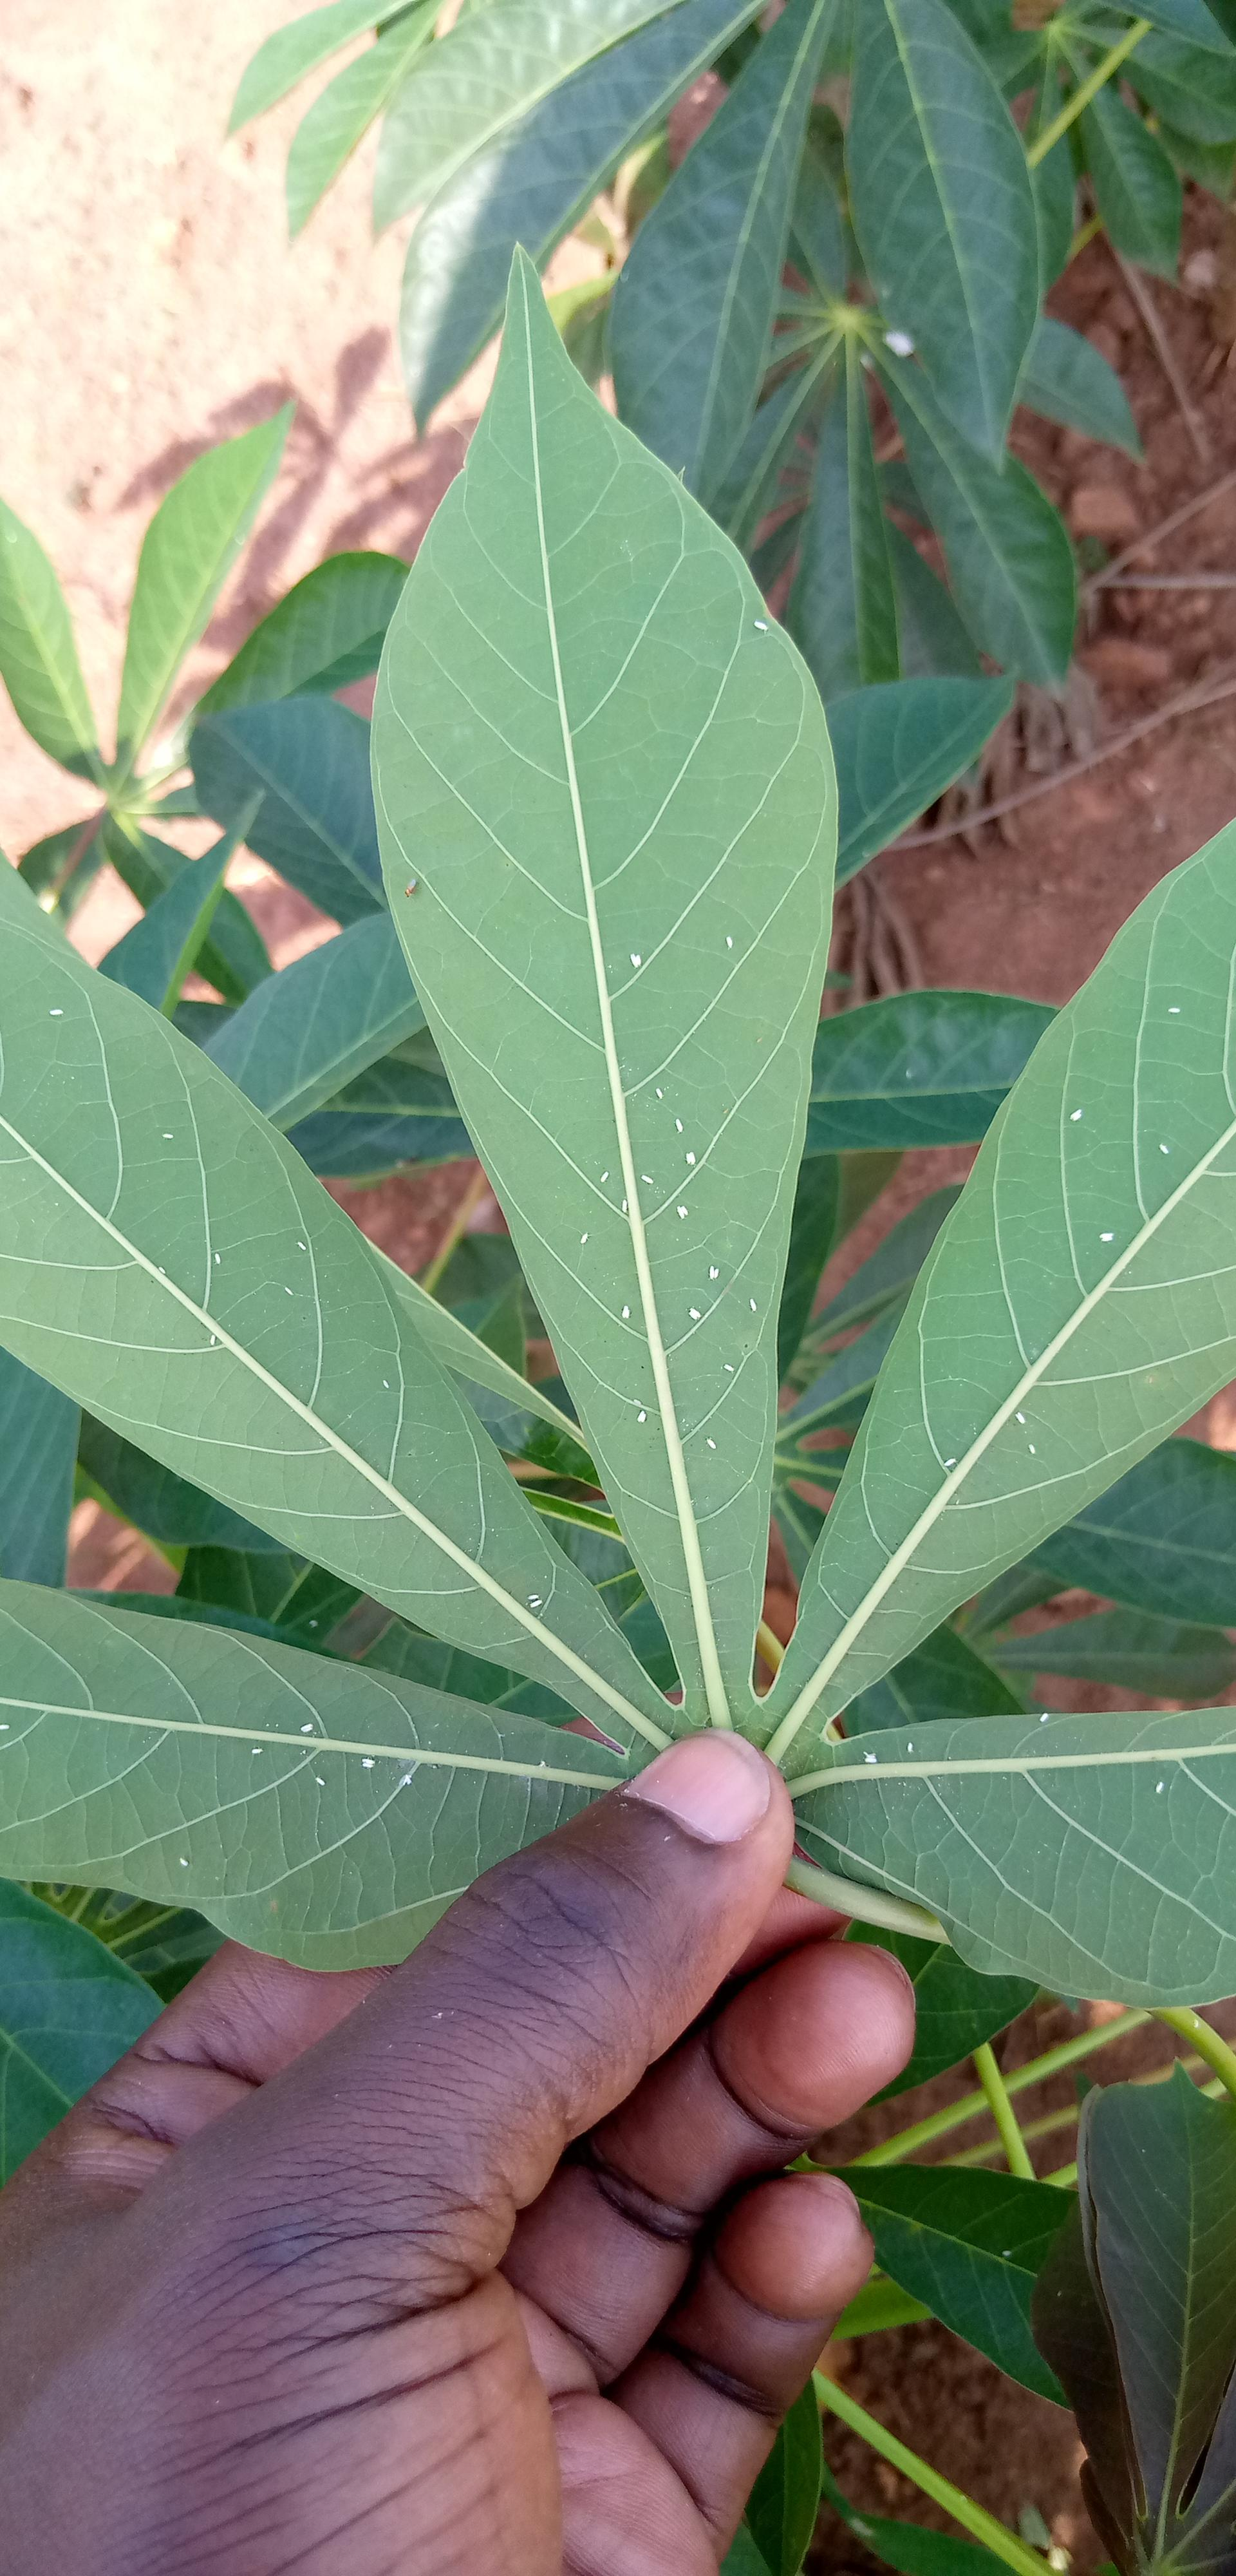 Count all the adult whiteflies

56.